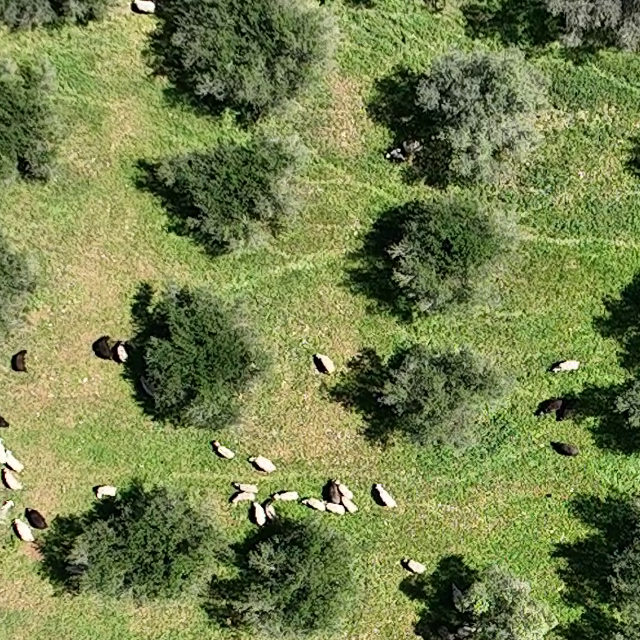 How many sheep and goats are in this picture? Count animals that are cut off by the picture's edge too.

35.